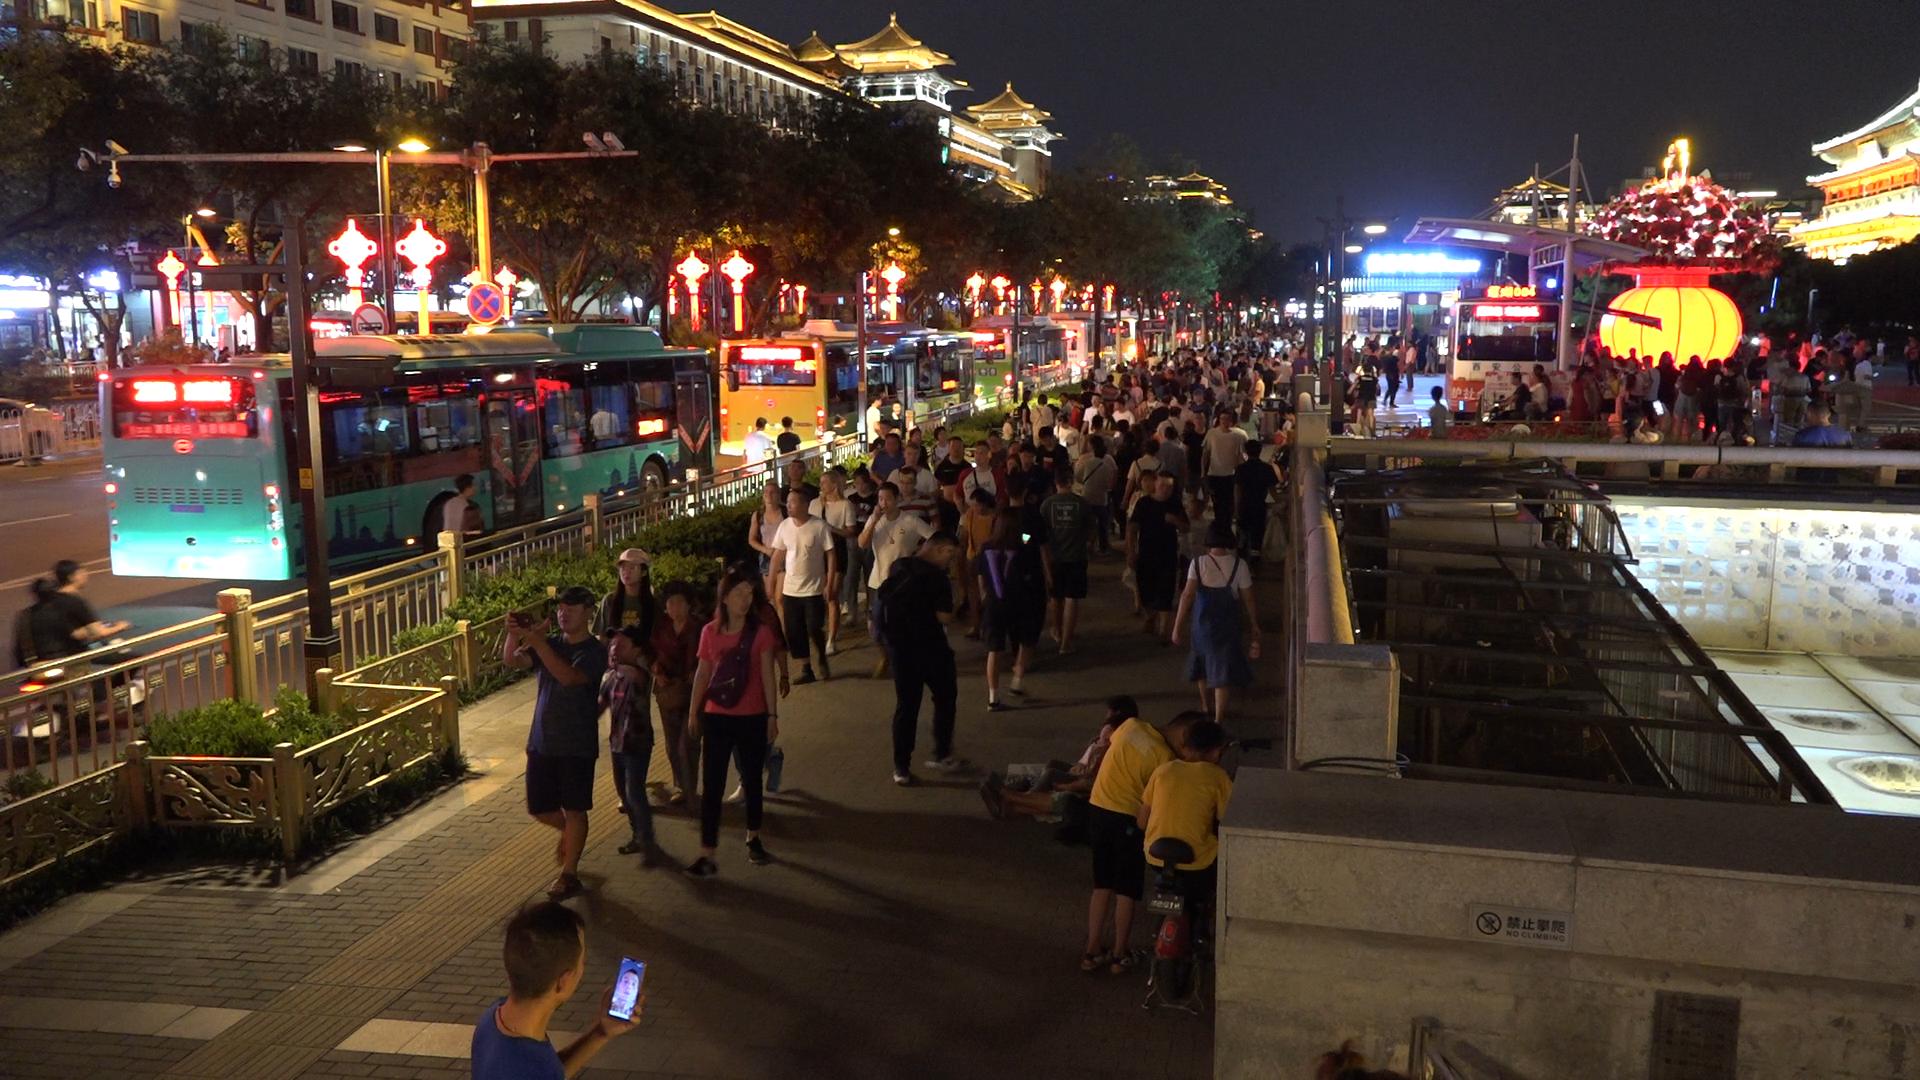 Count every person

190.